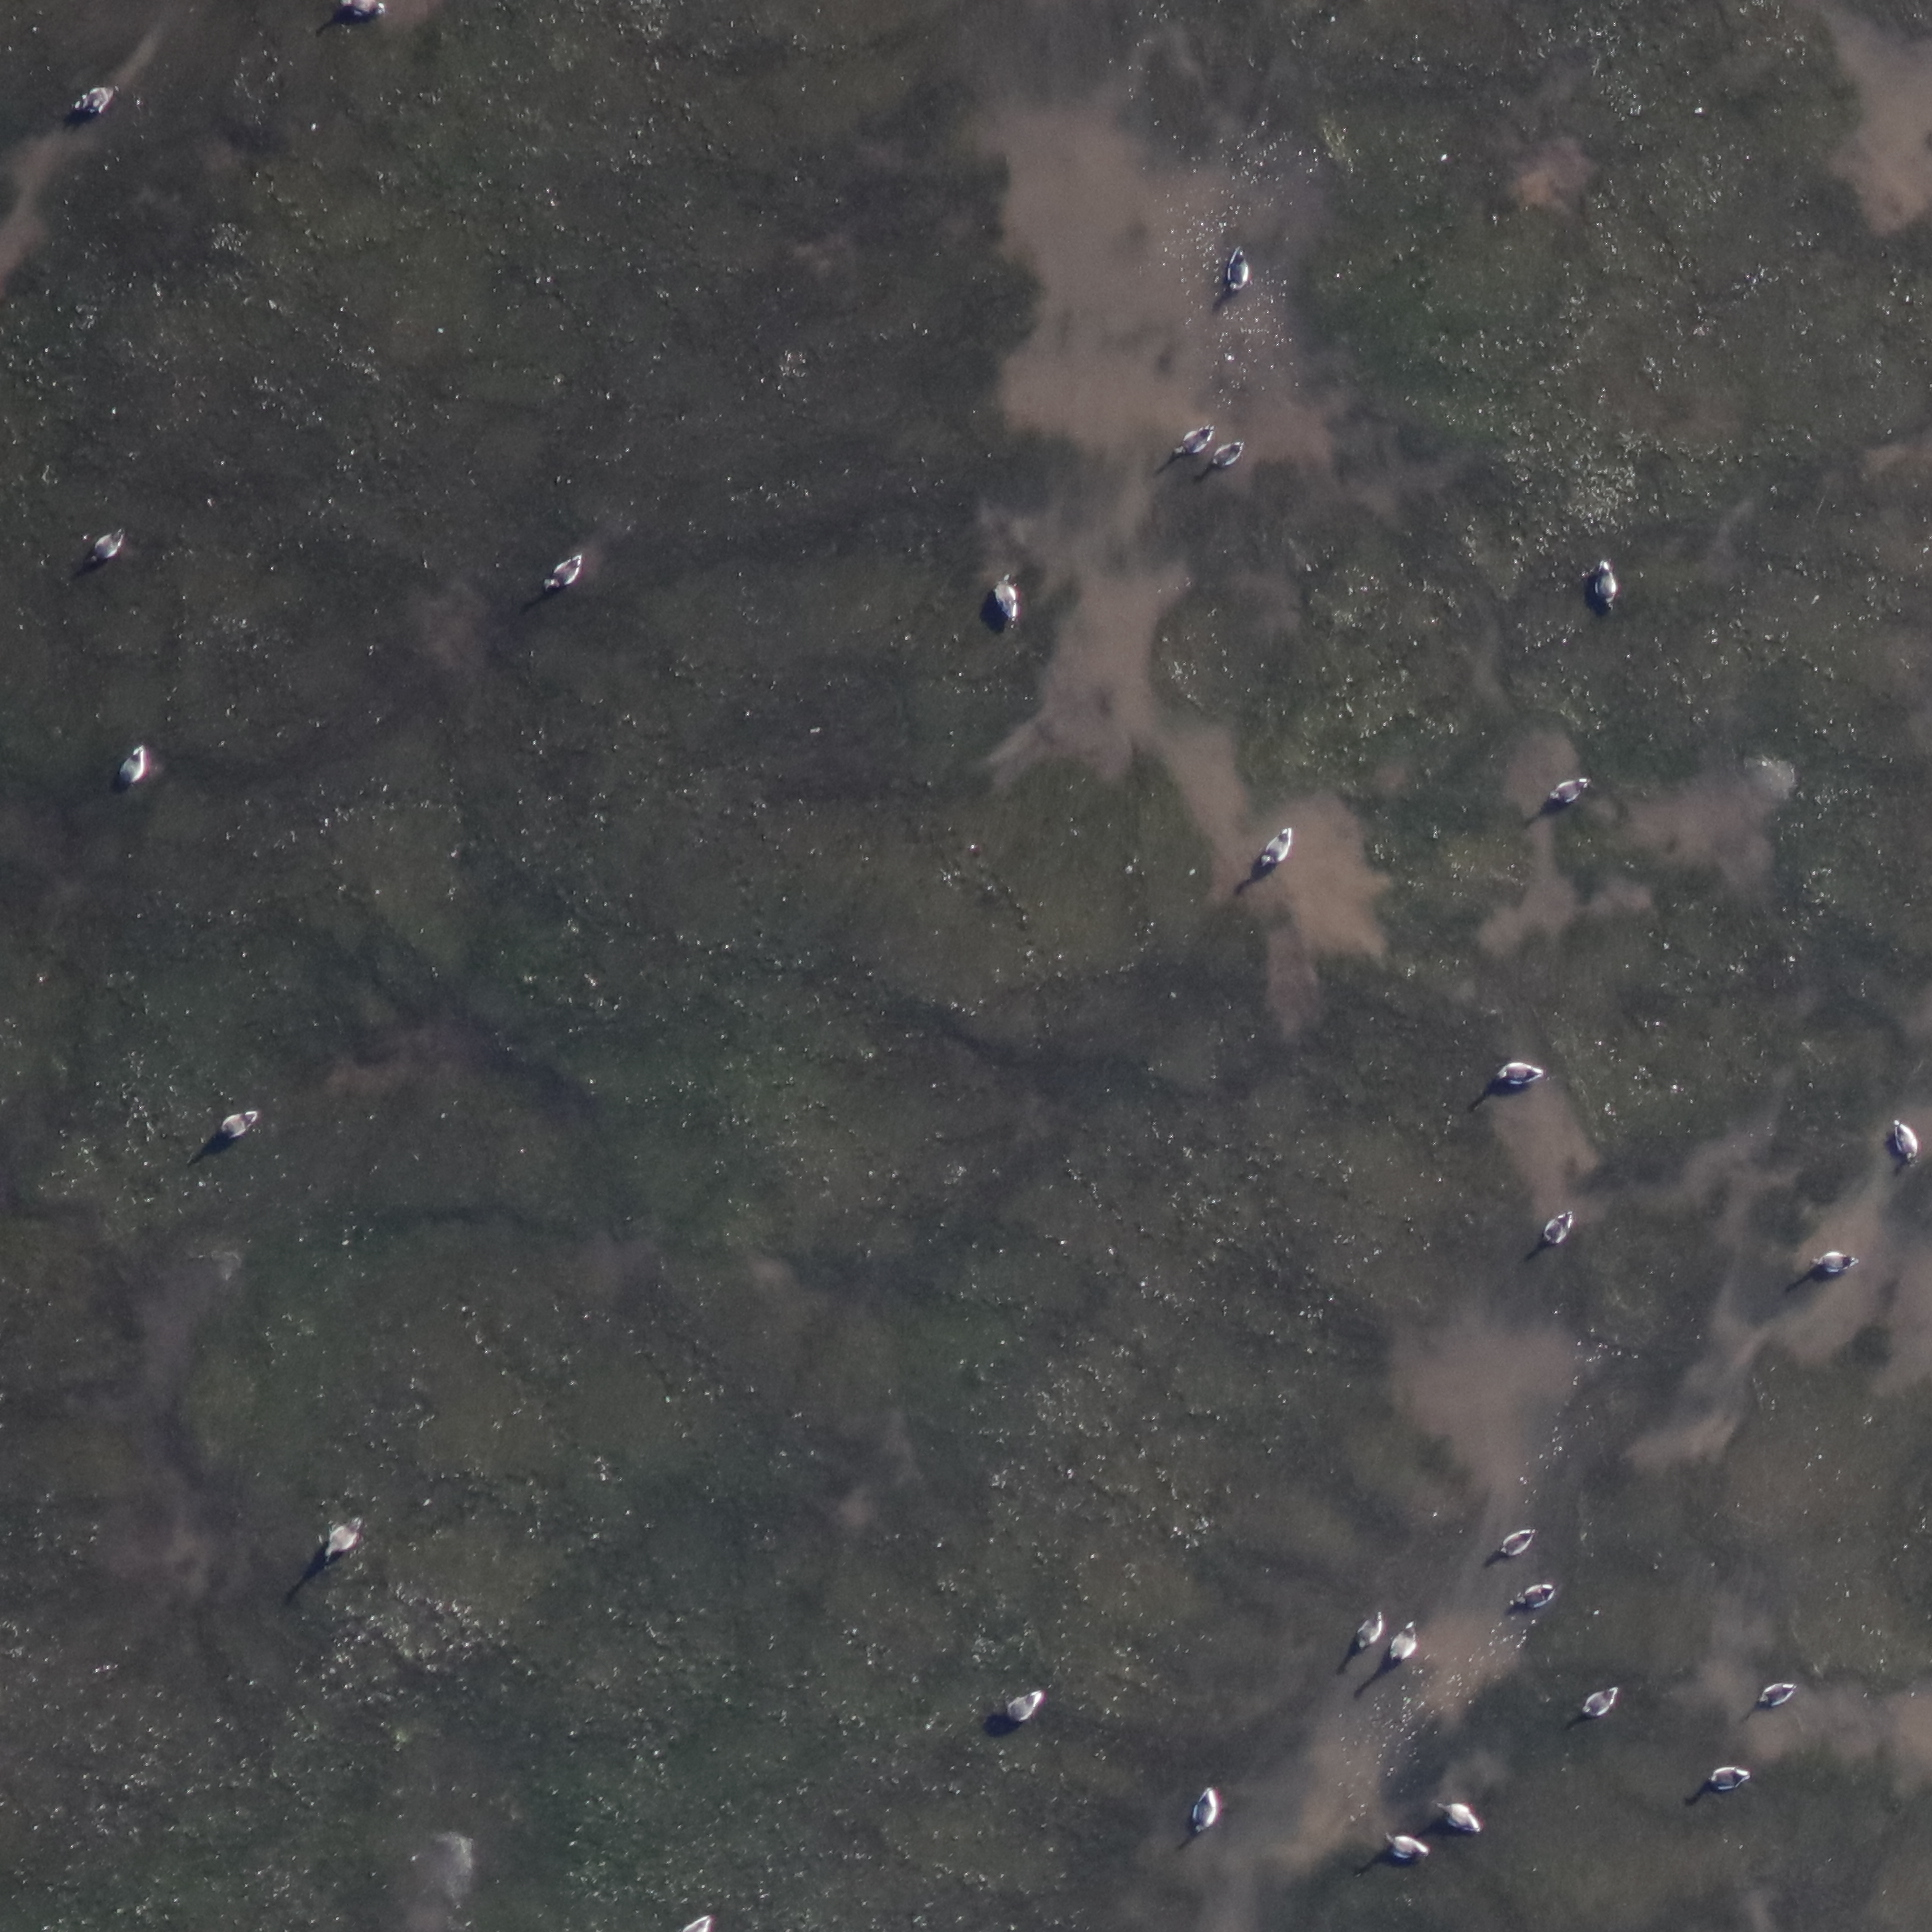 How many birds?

28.